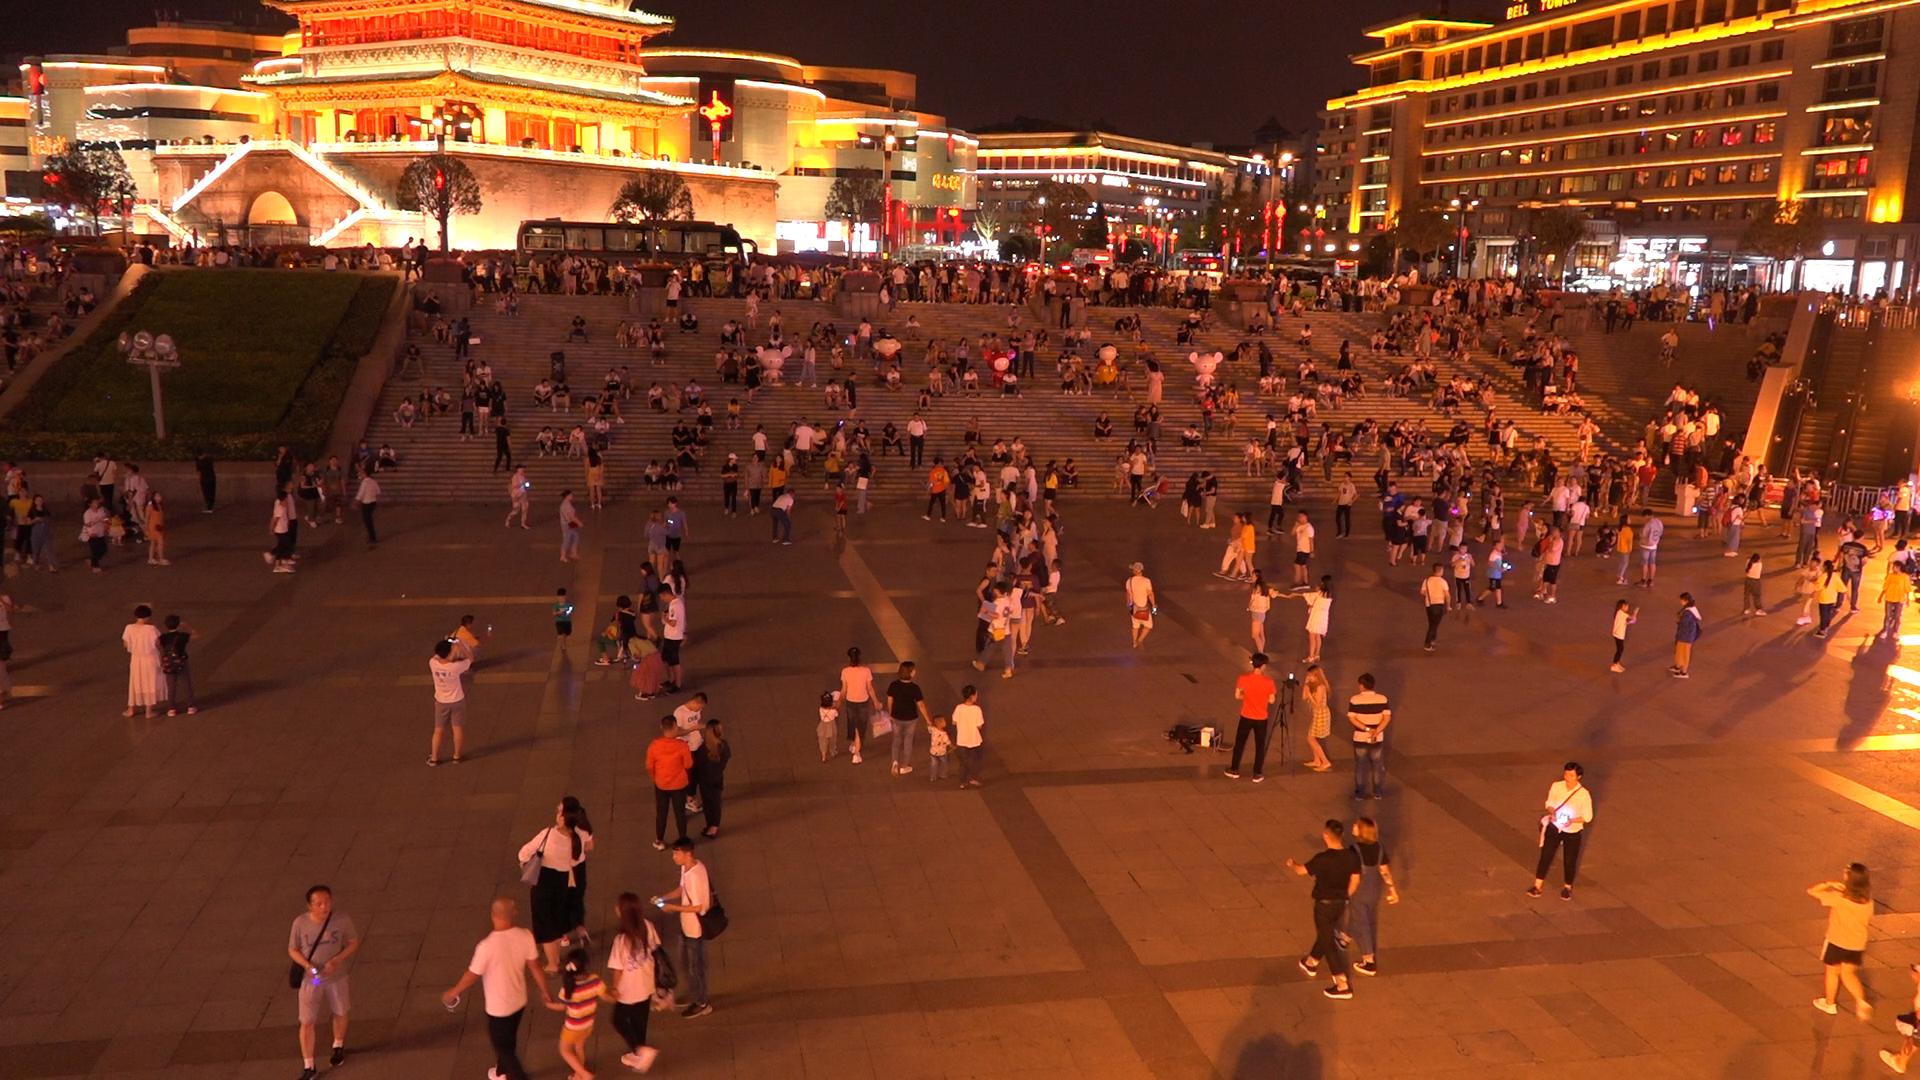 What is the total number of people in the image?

552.